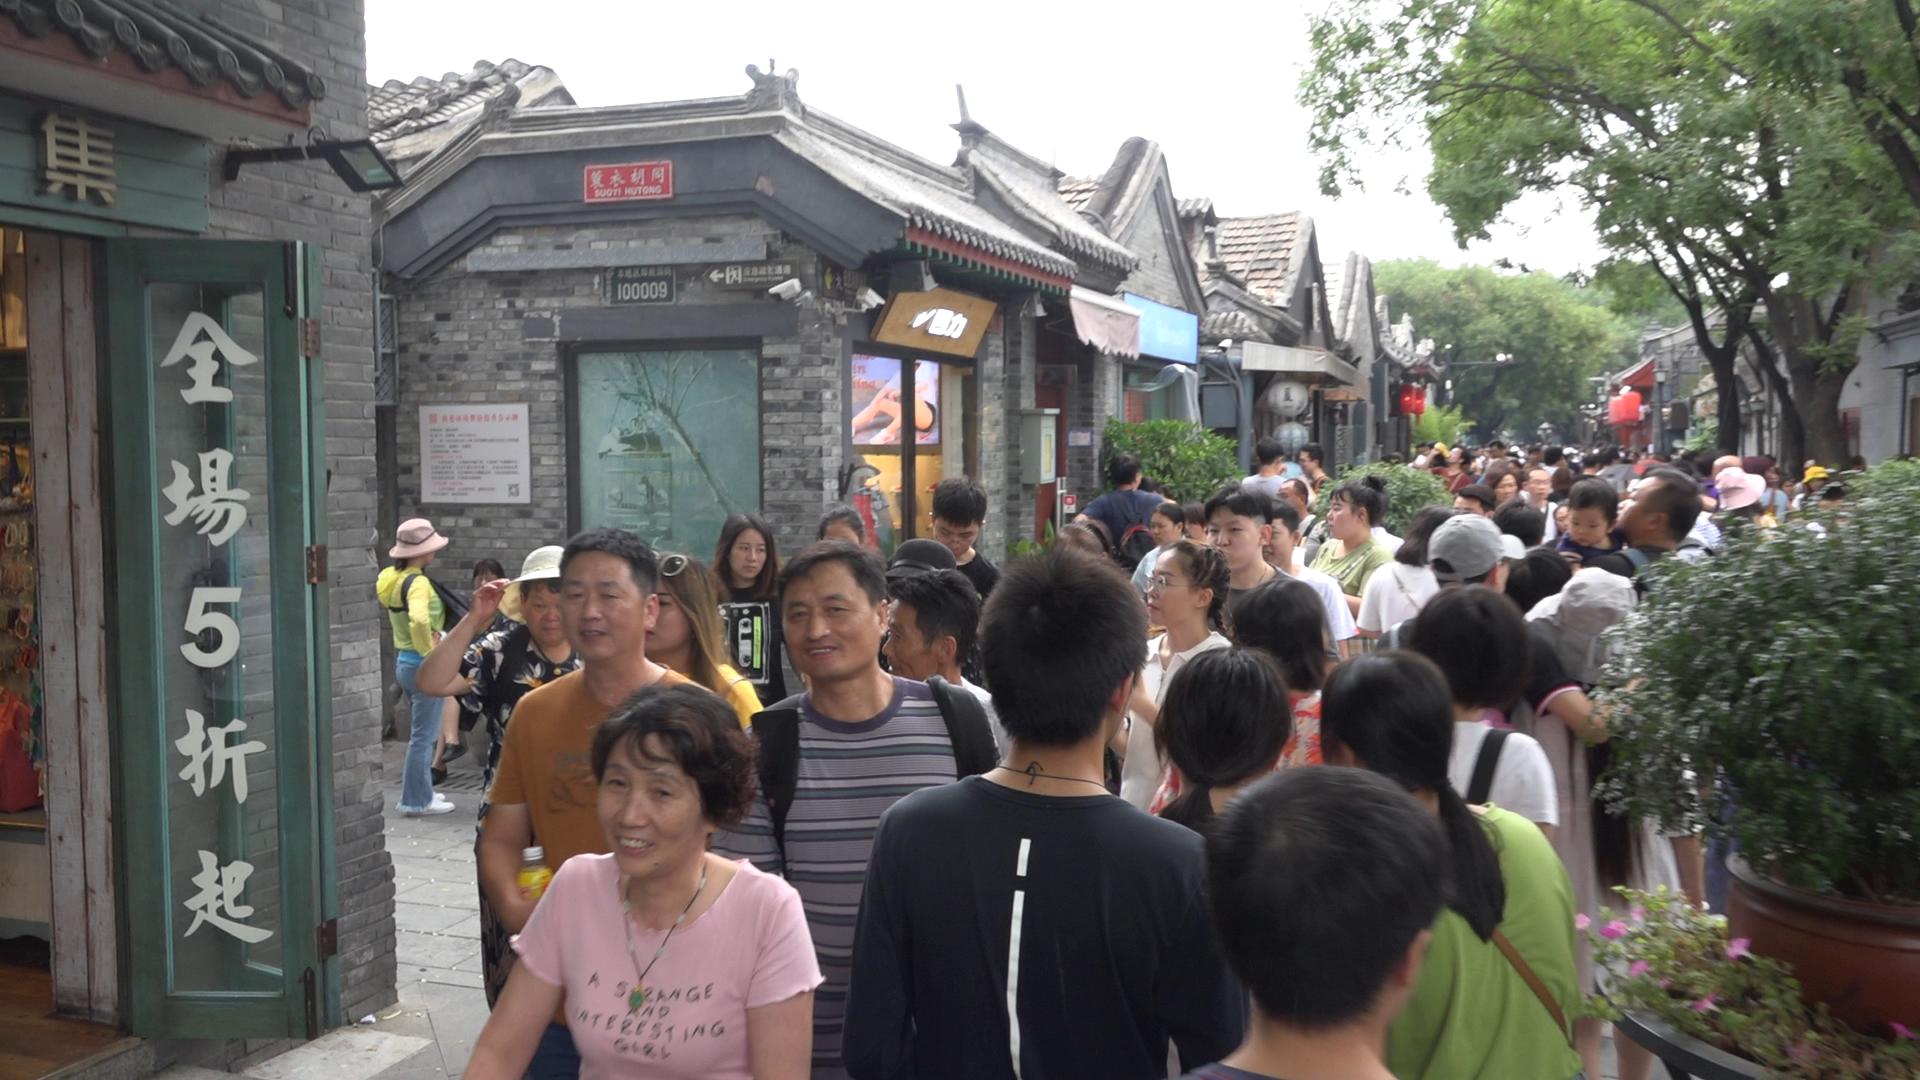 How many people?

80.